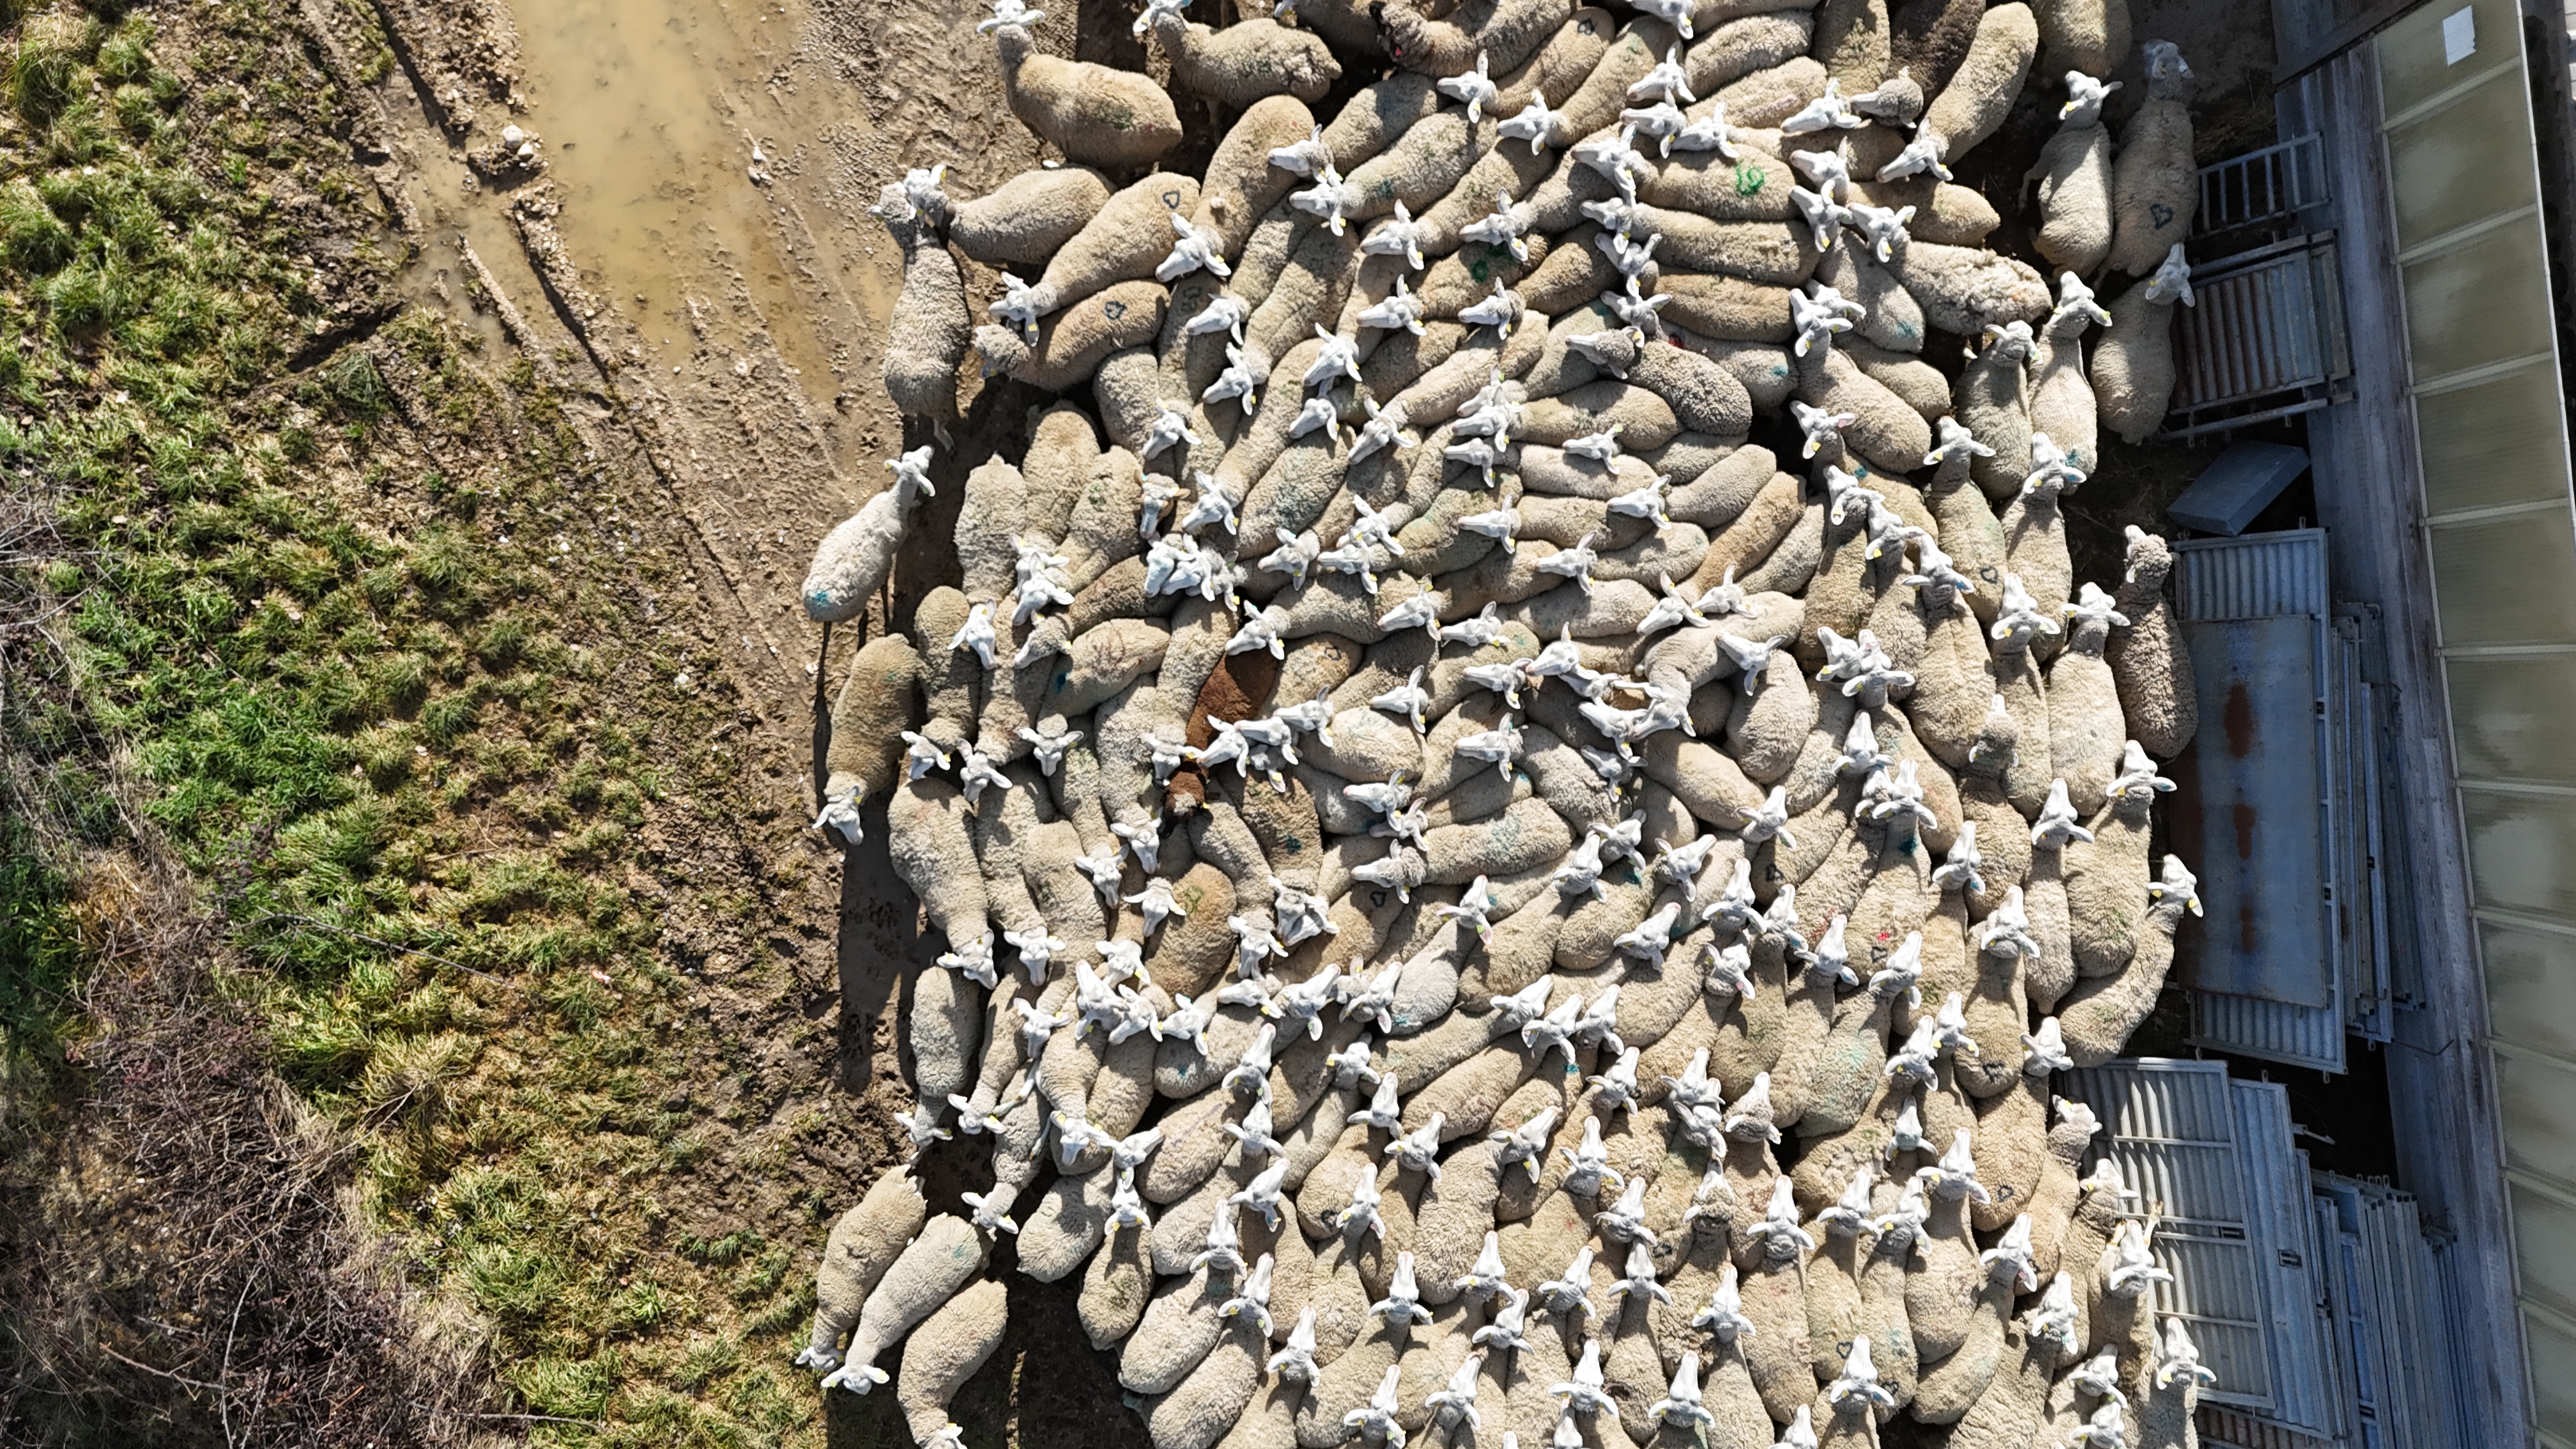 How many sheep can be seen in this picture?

196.